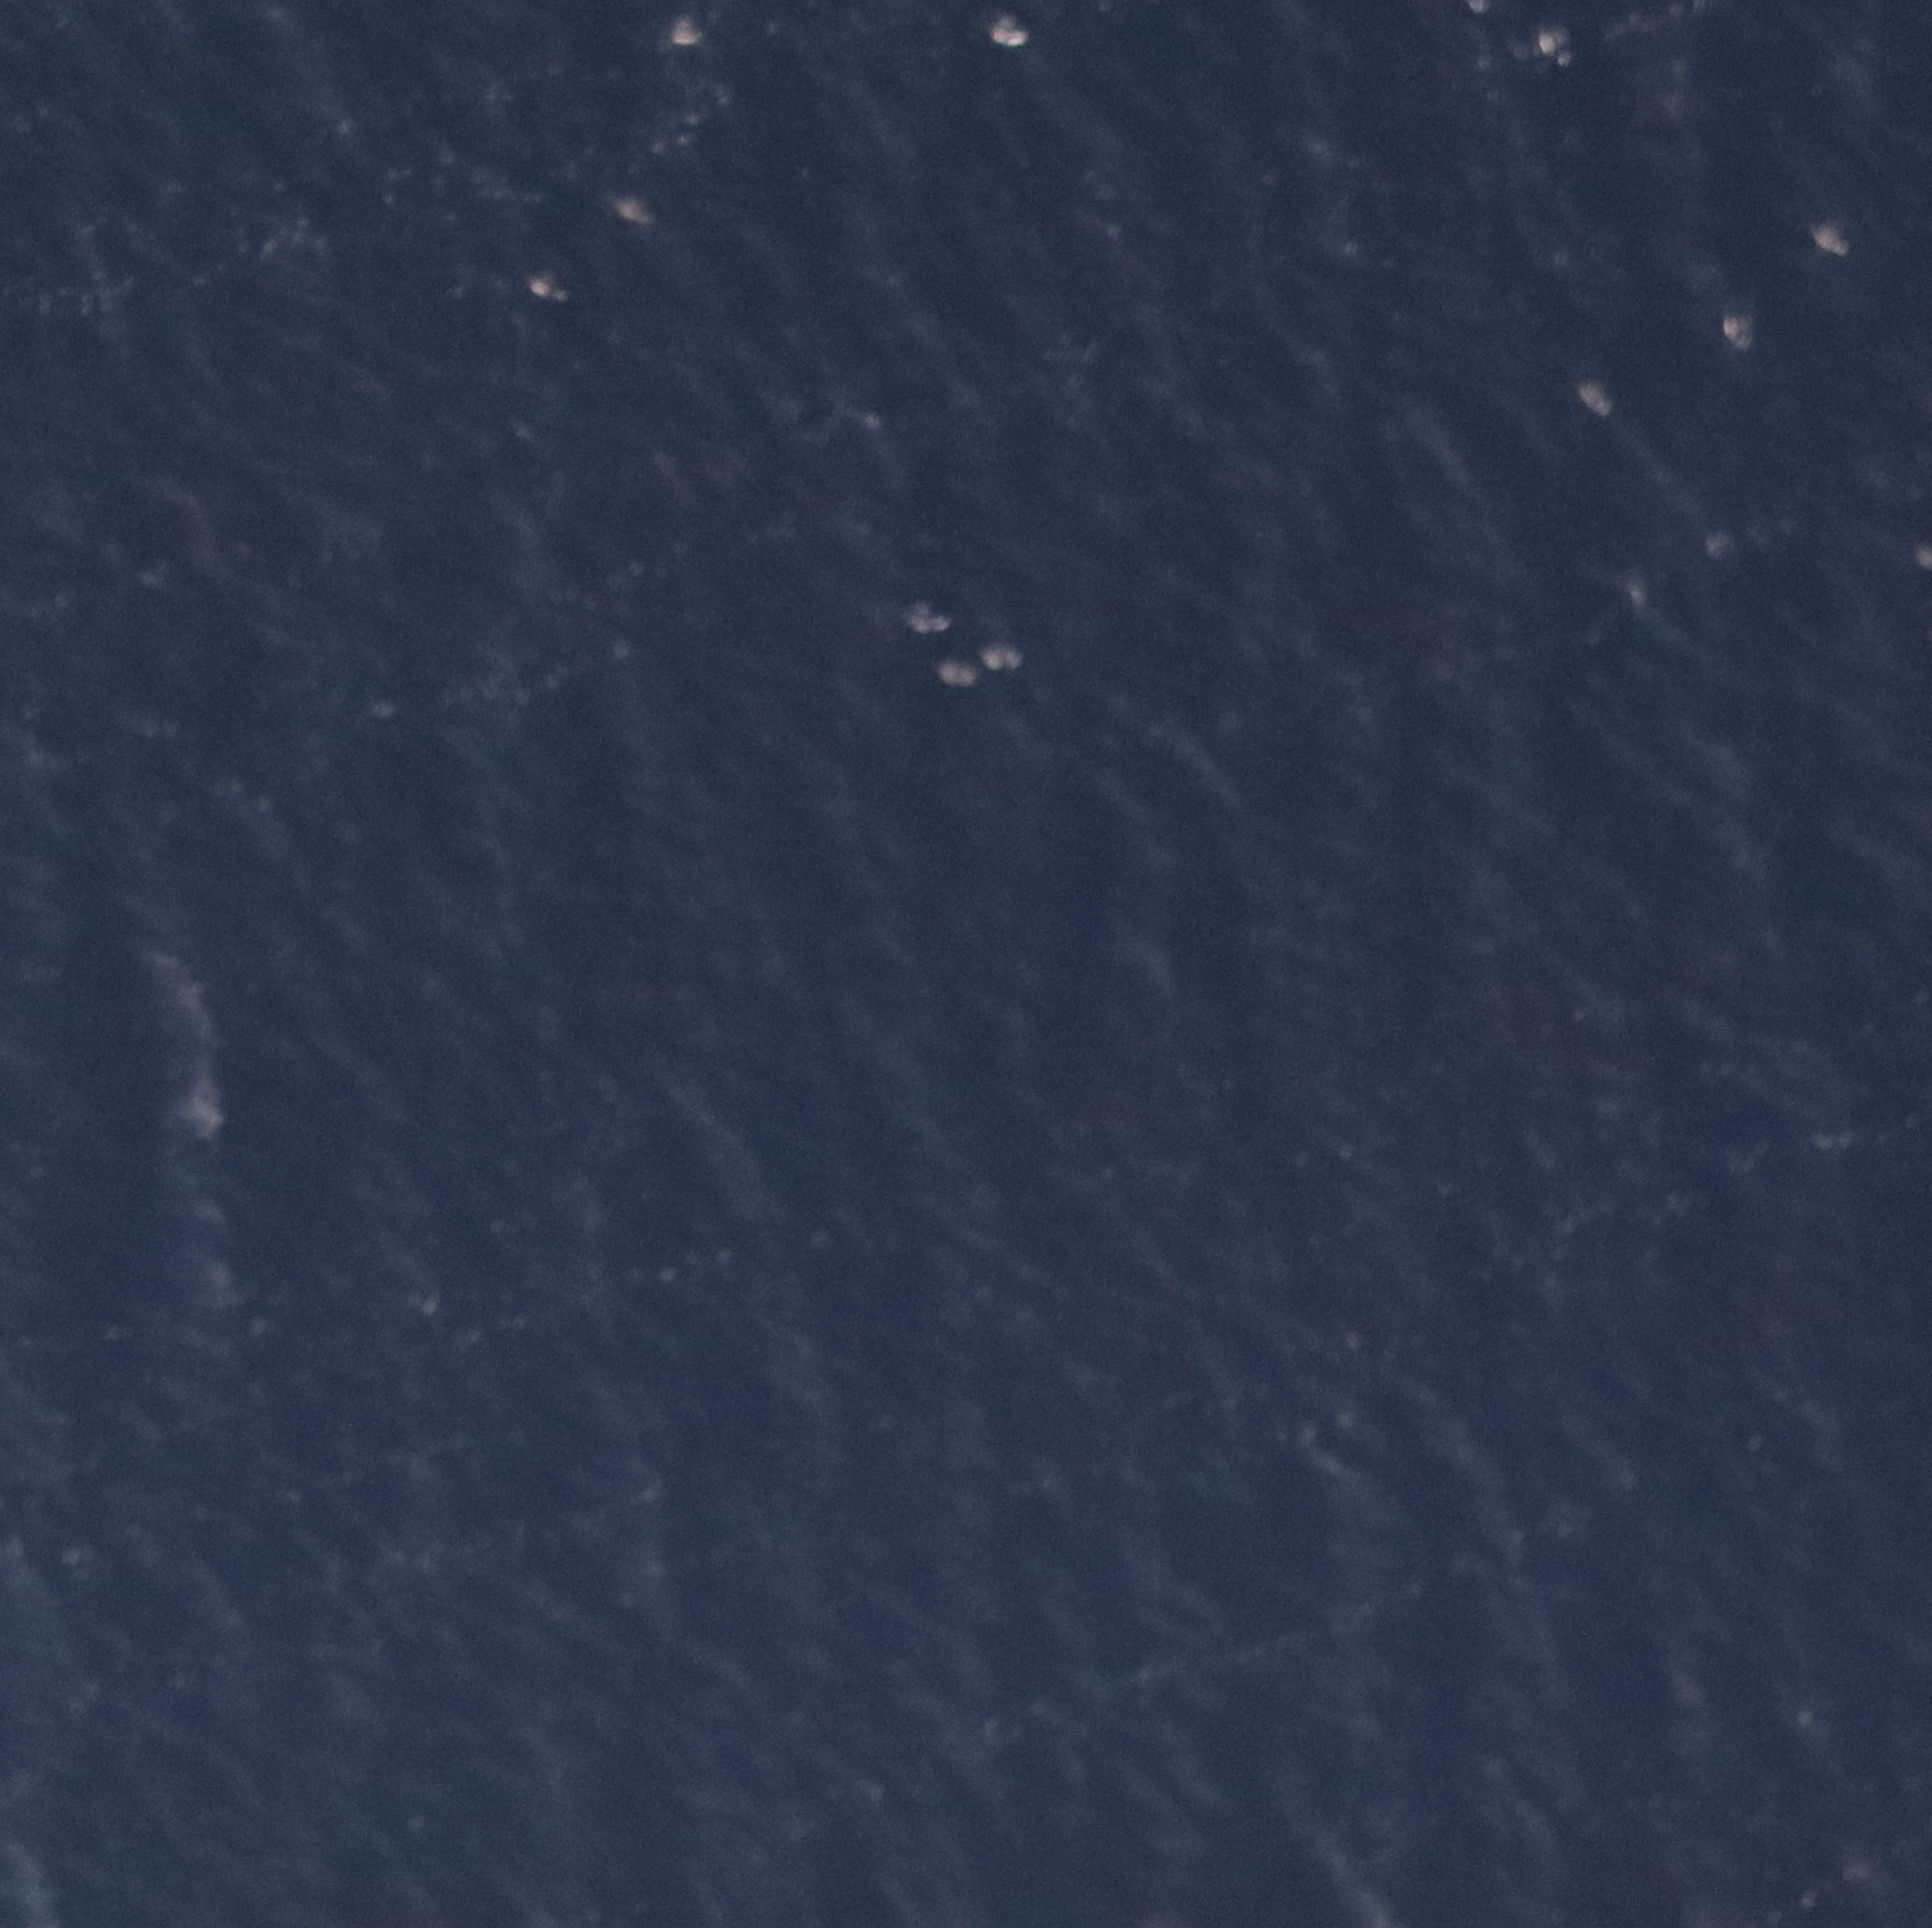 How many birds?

11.